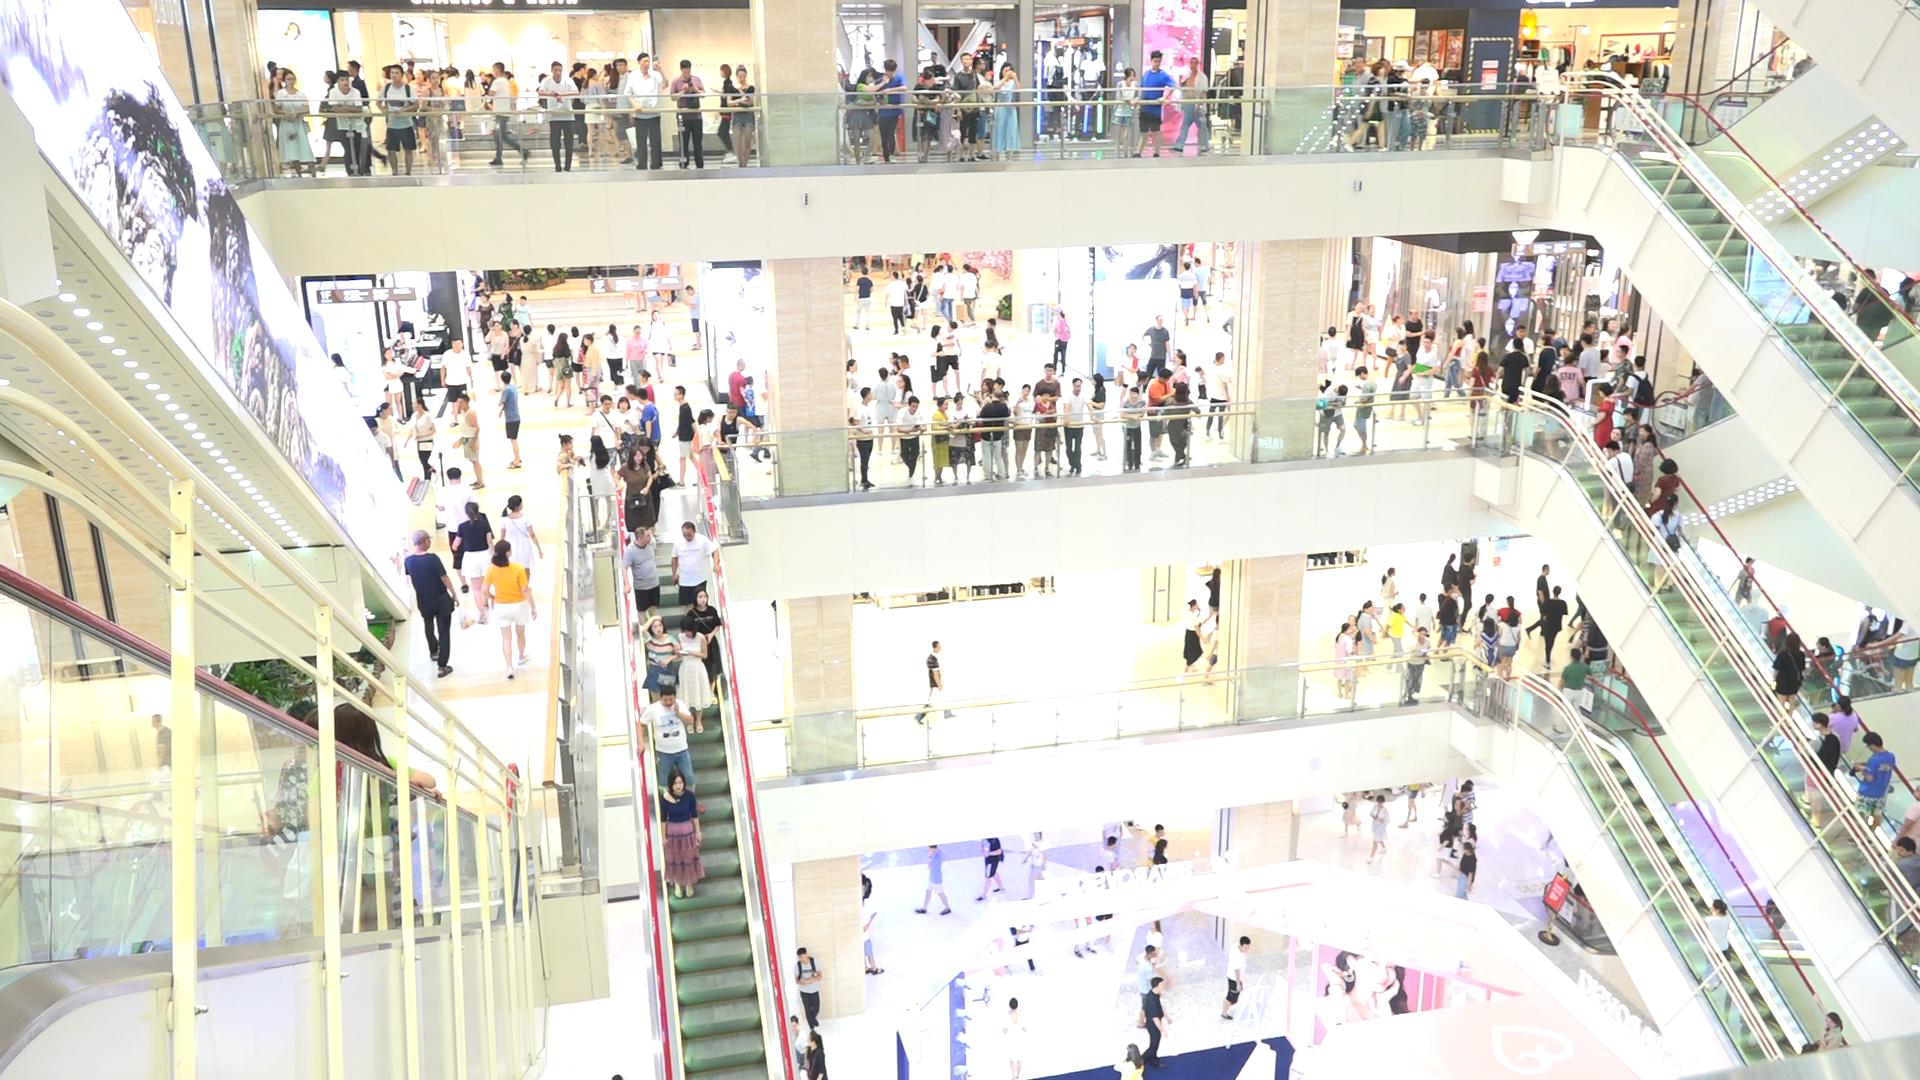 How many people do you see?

264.